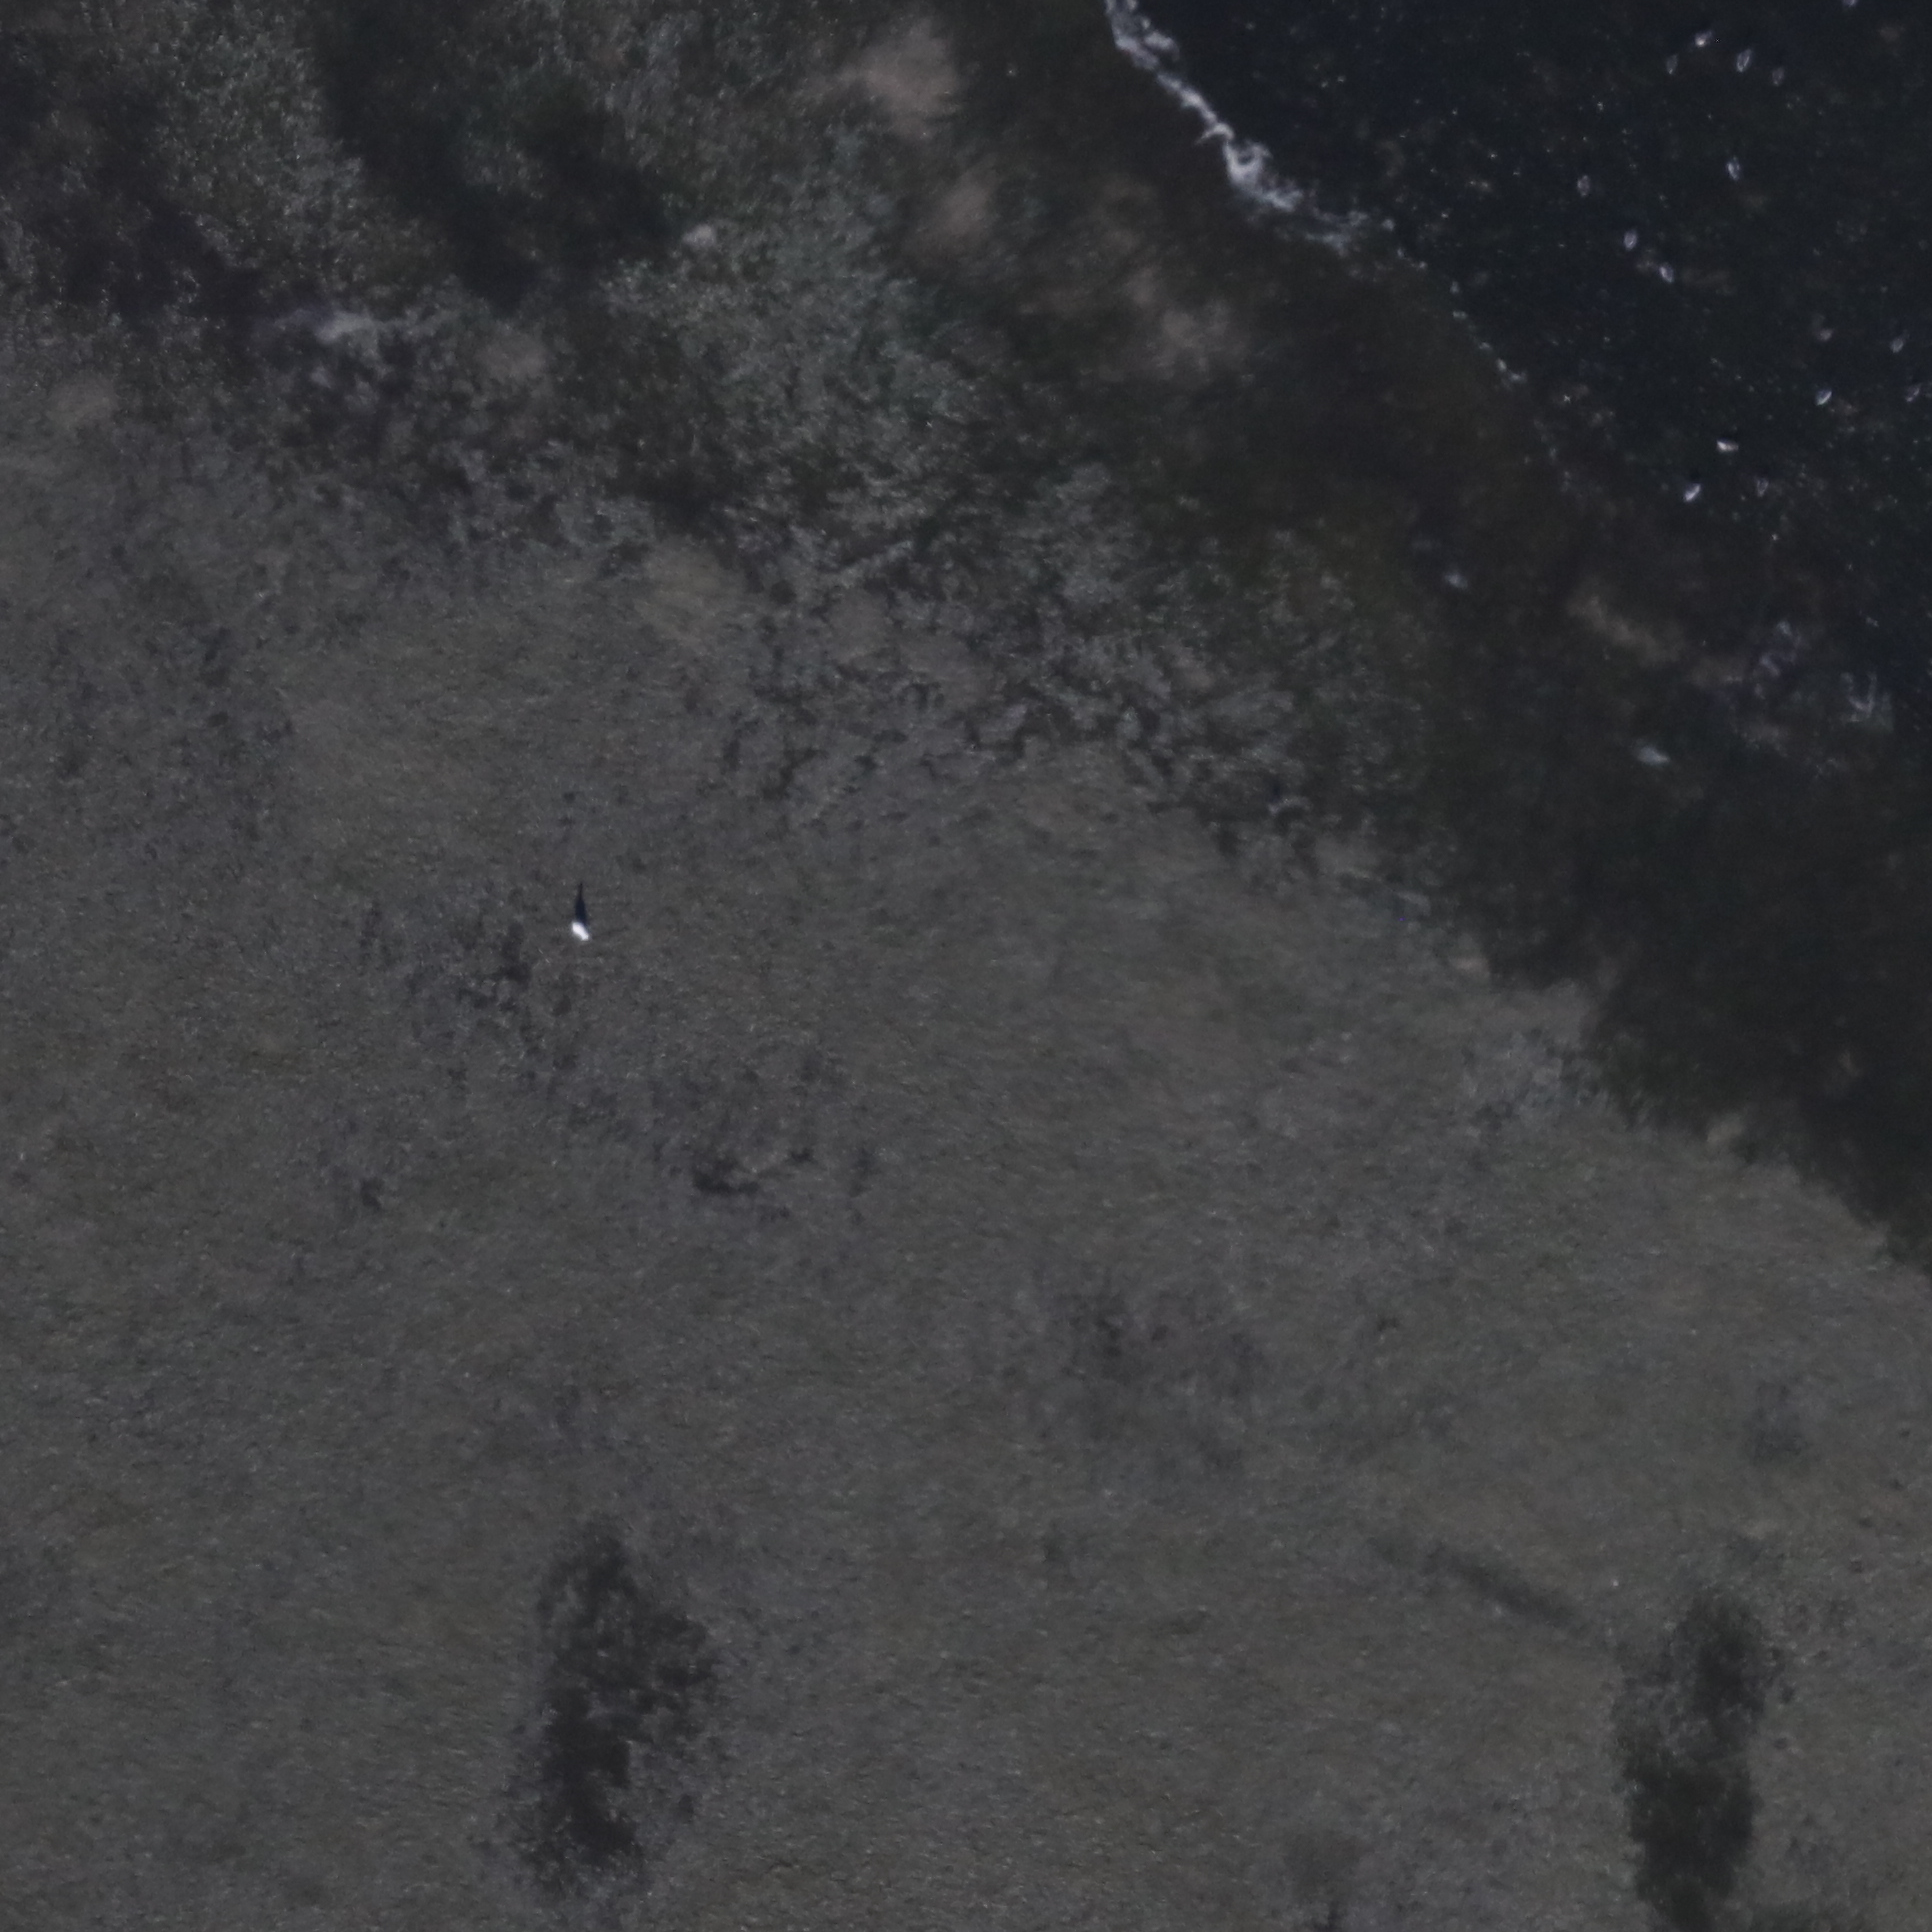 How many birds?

16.